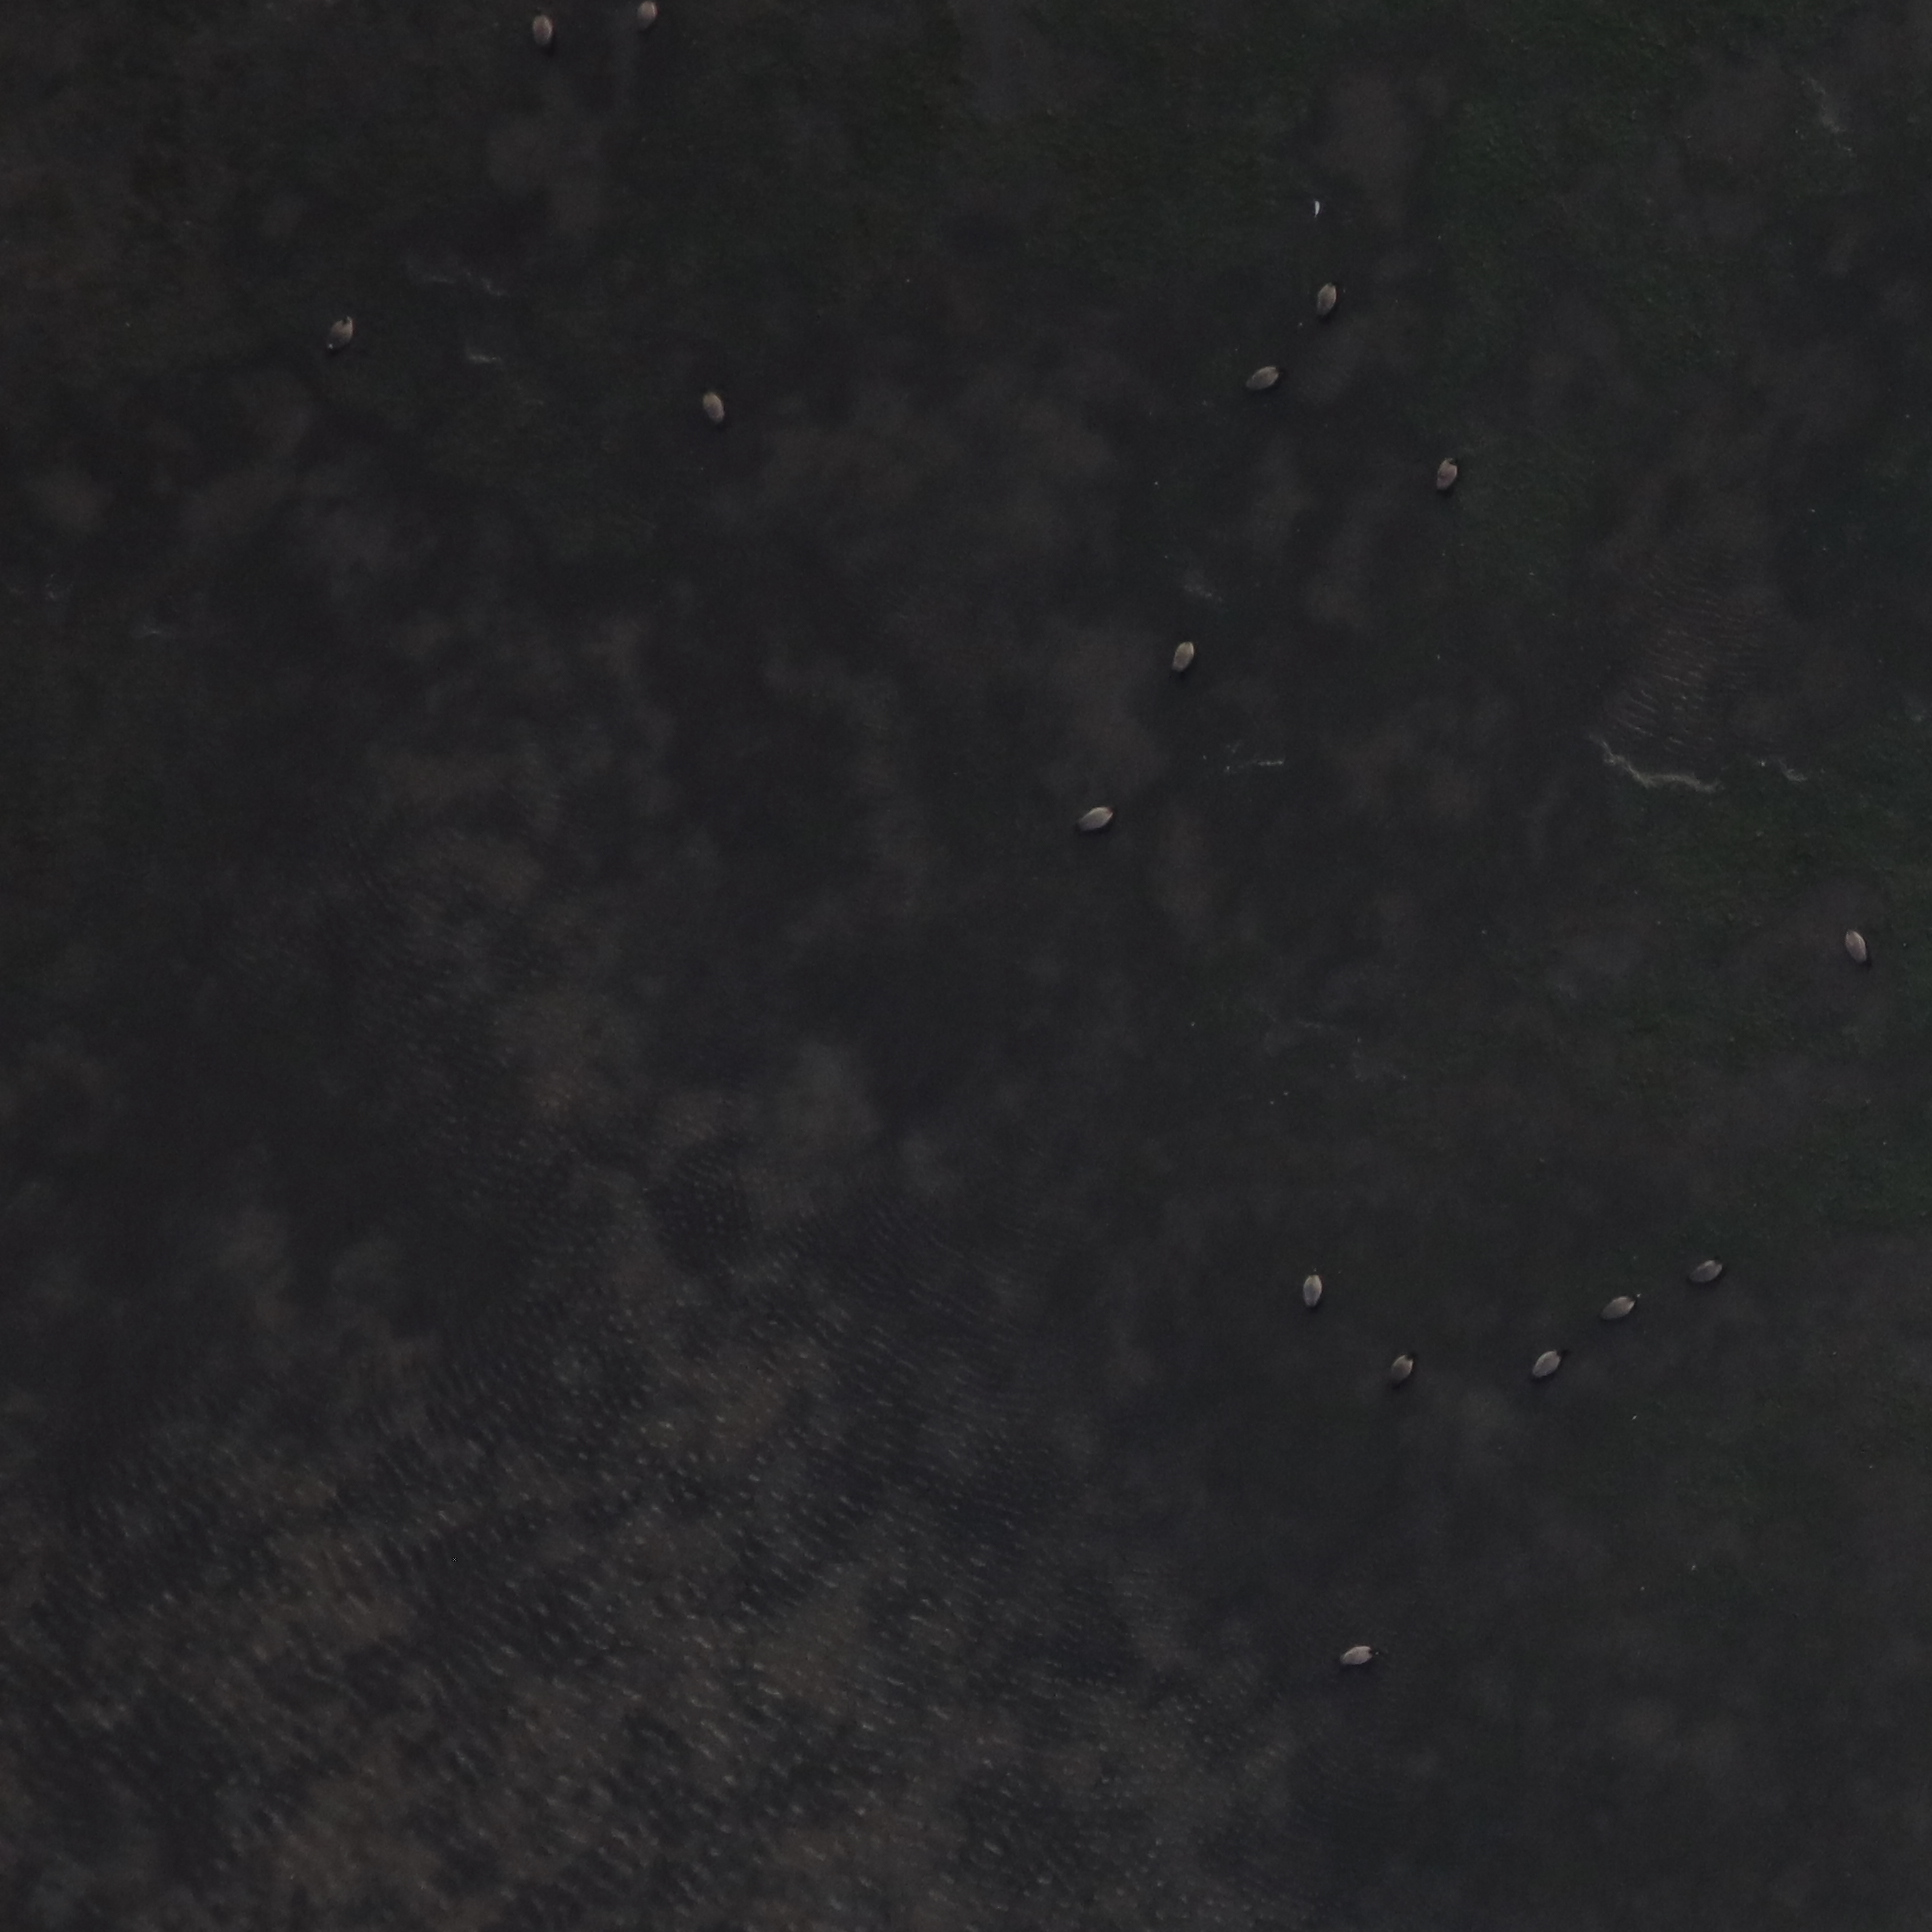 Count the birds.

15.